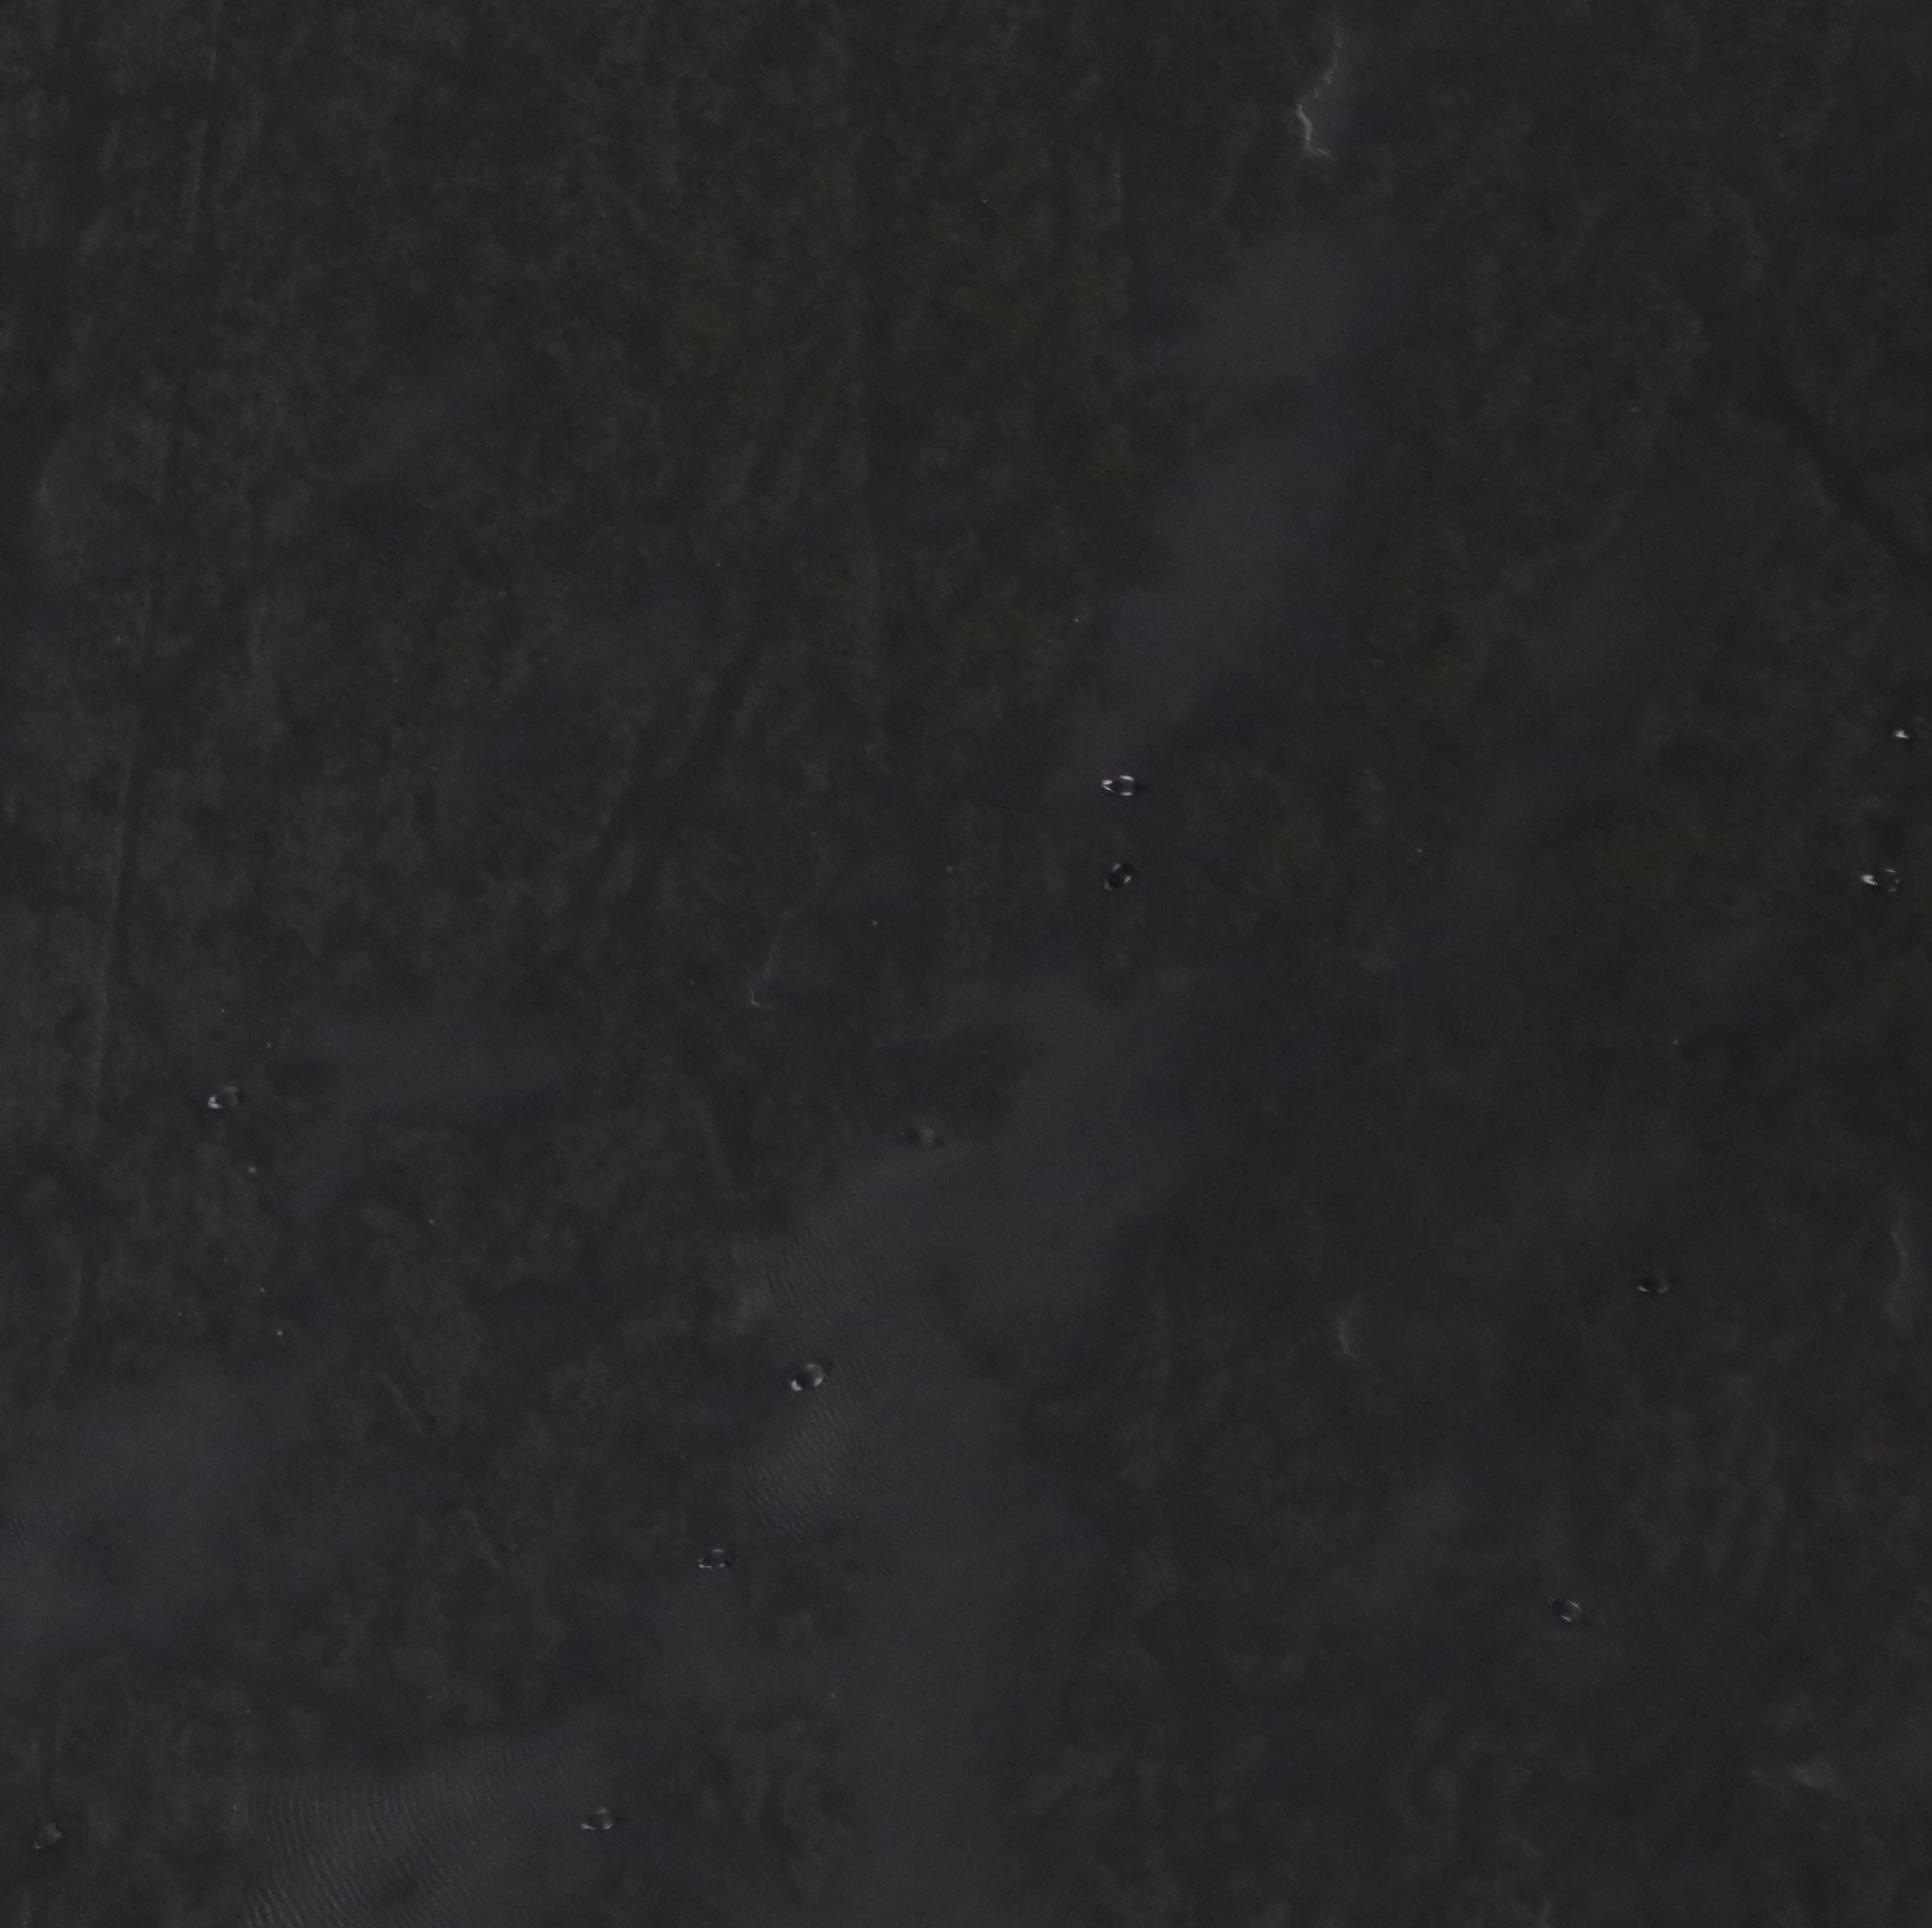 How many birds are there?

12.